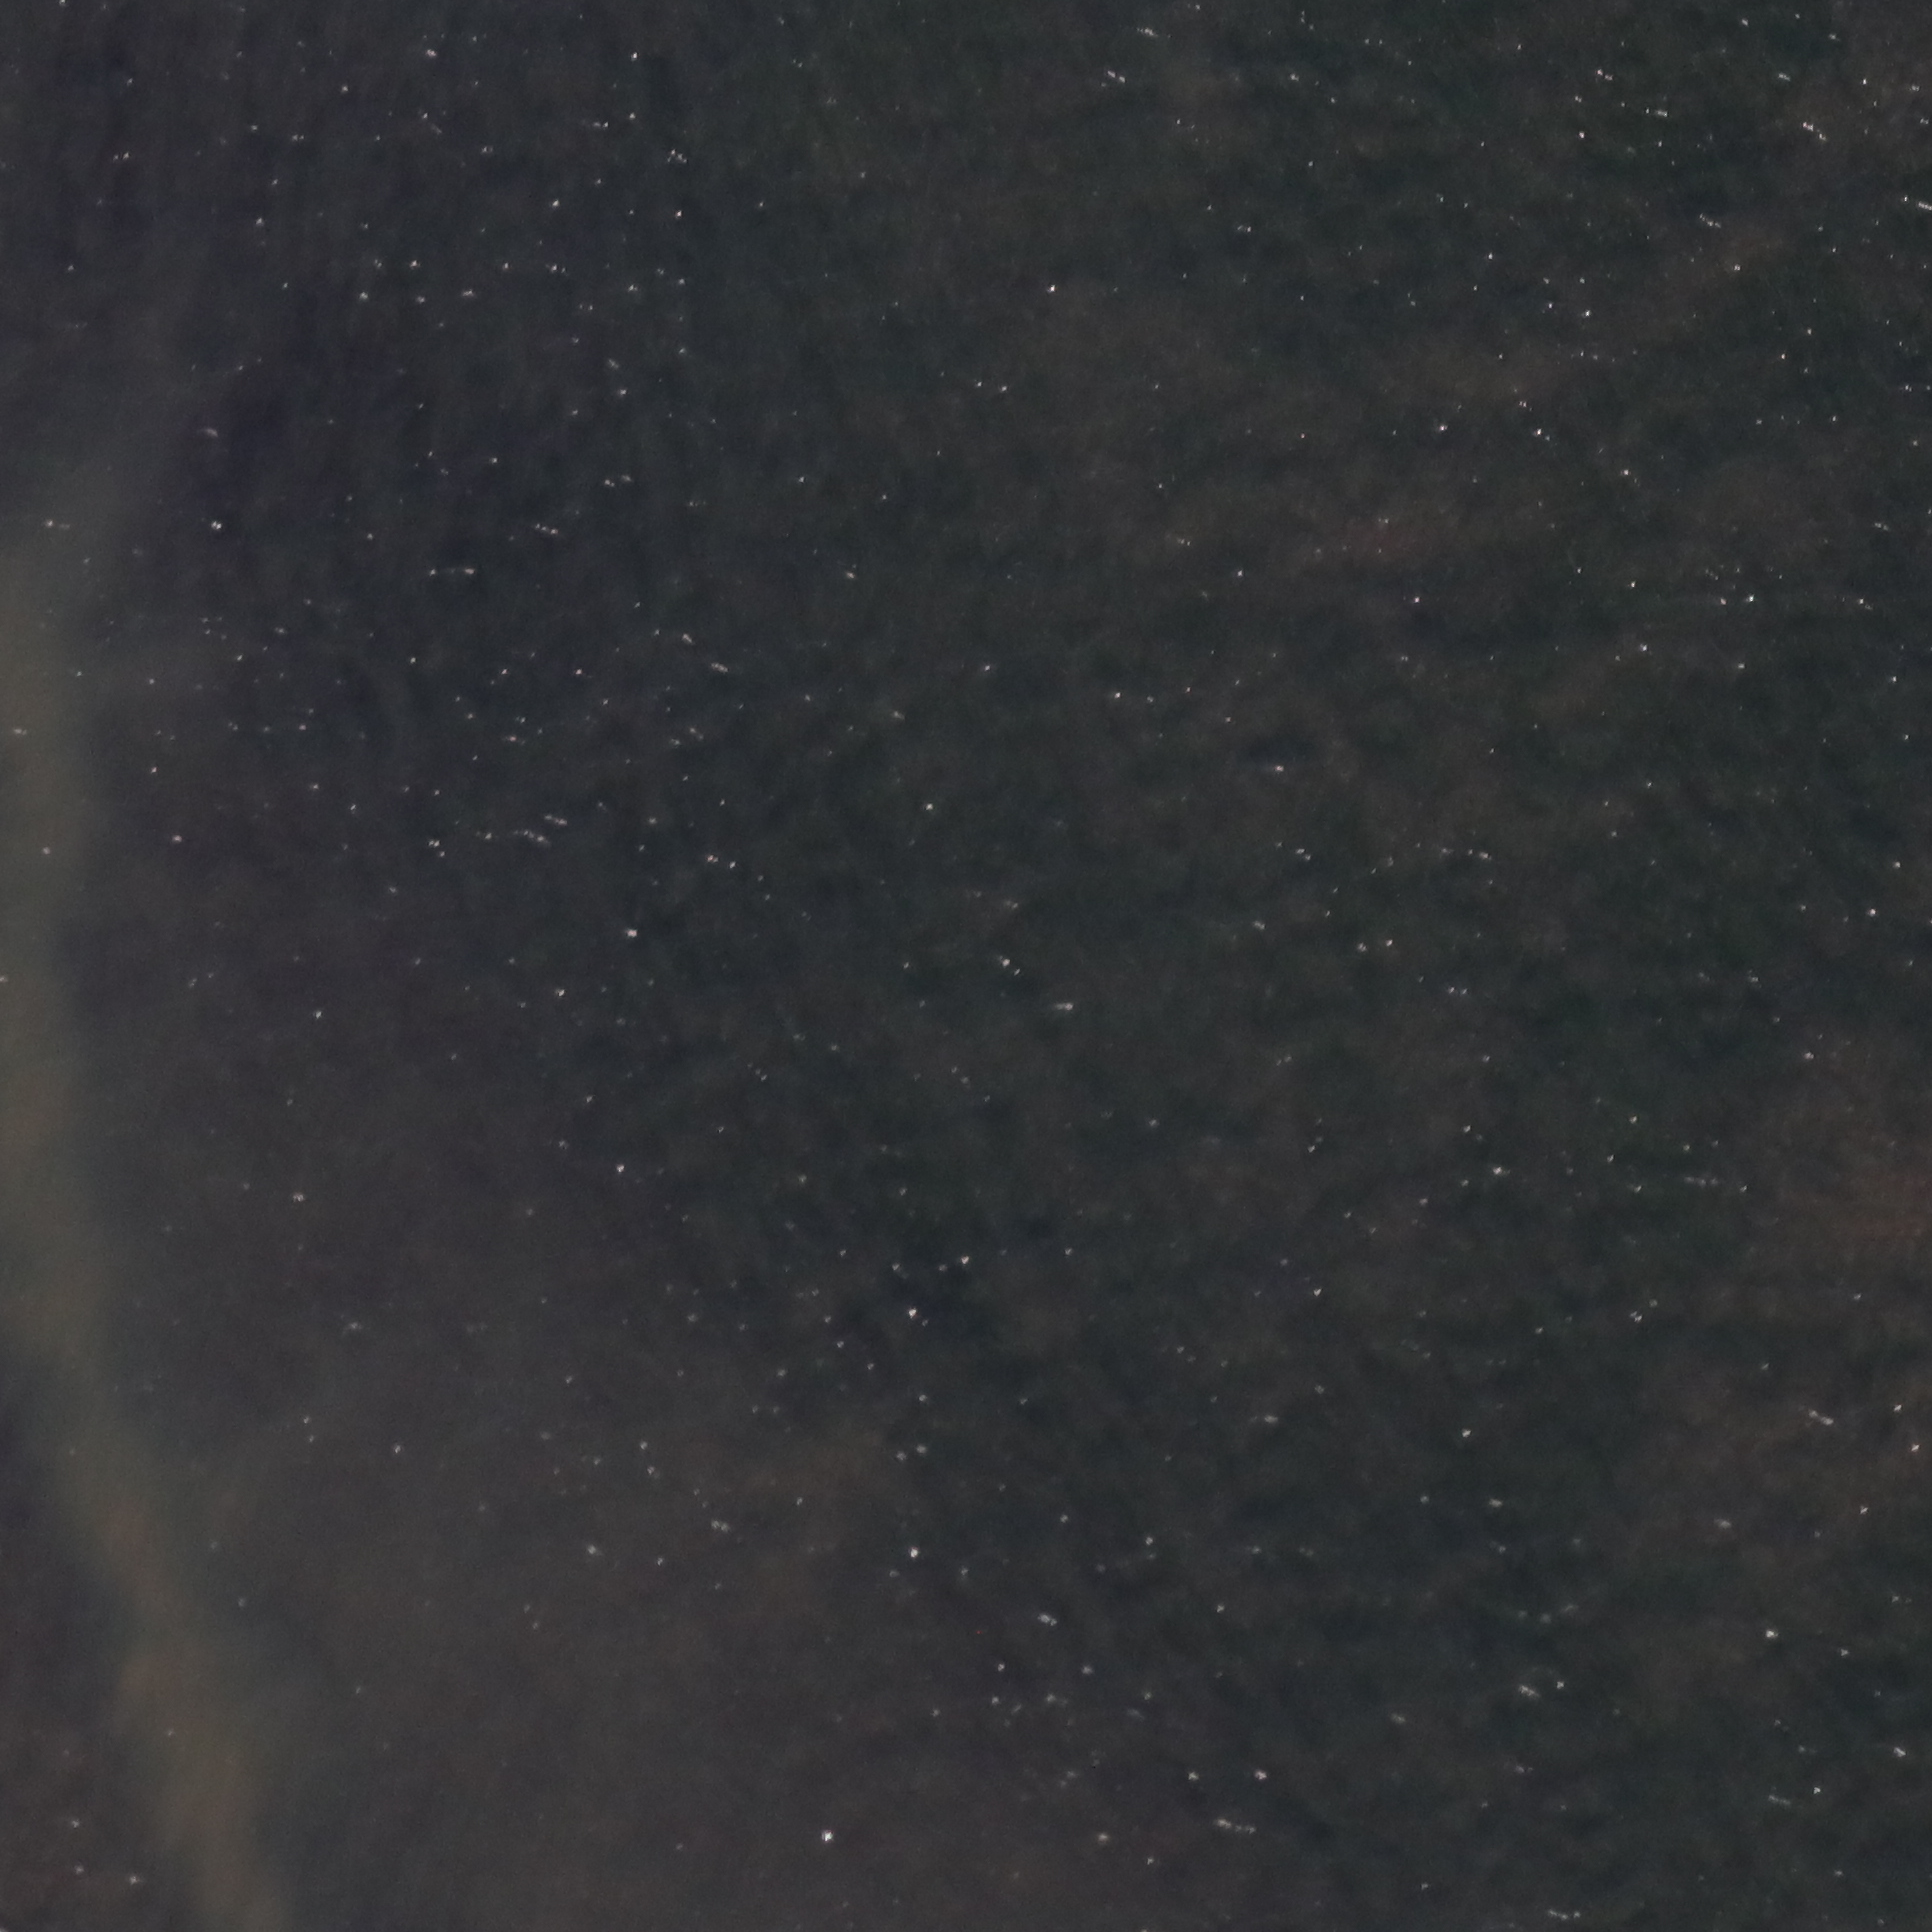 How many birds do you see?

0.